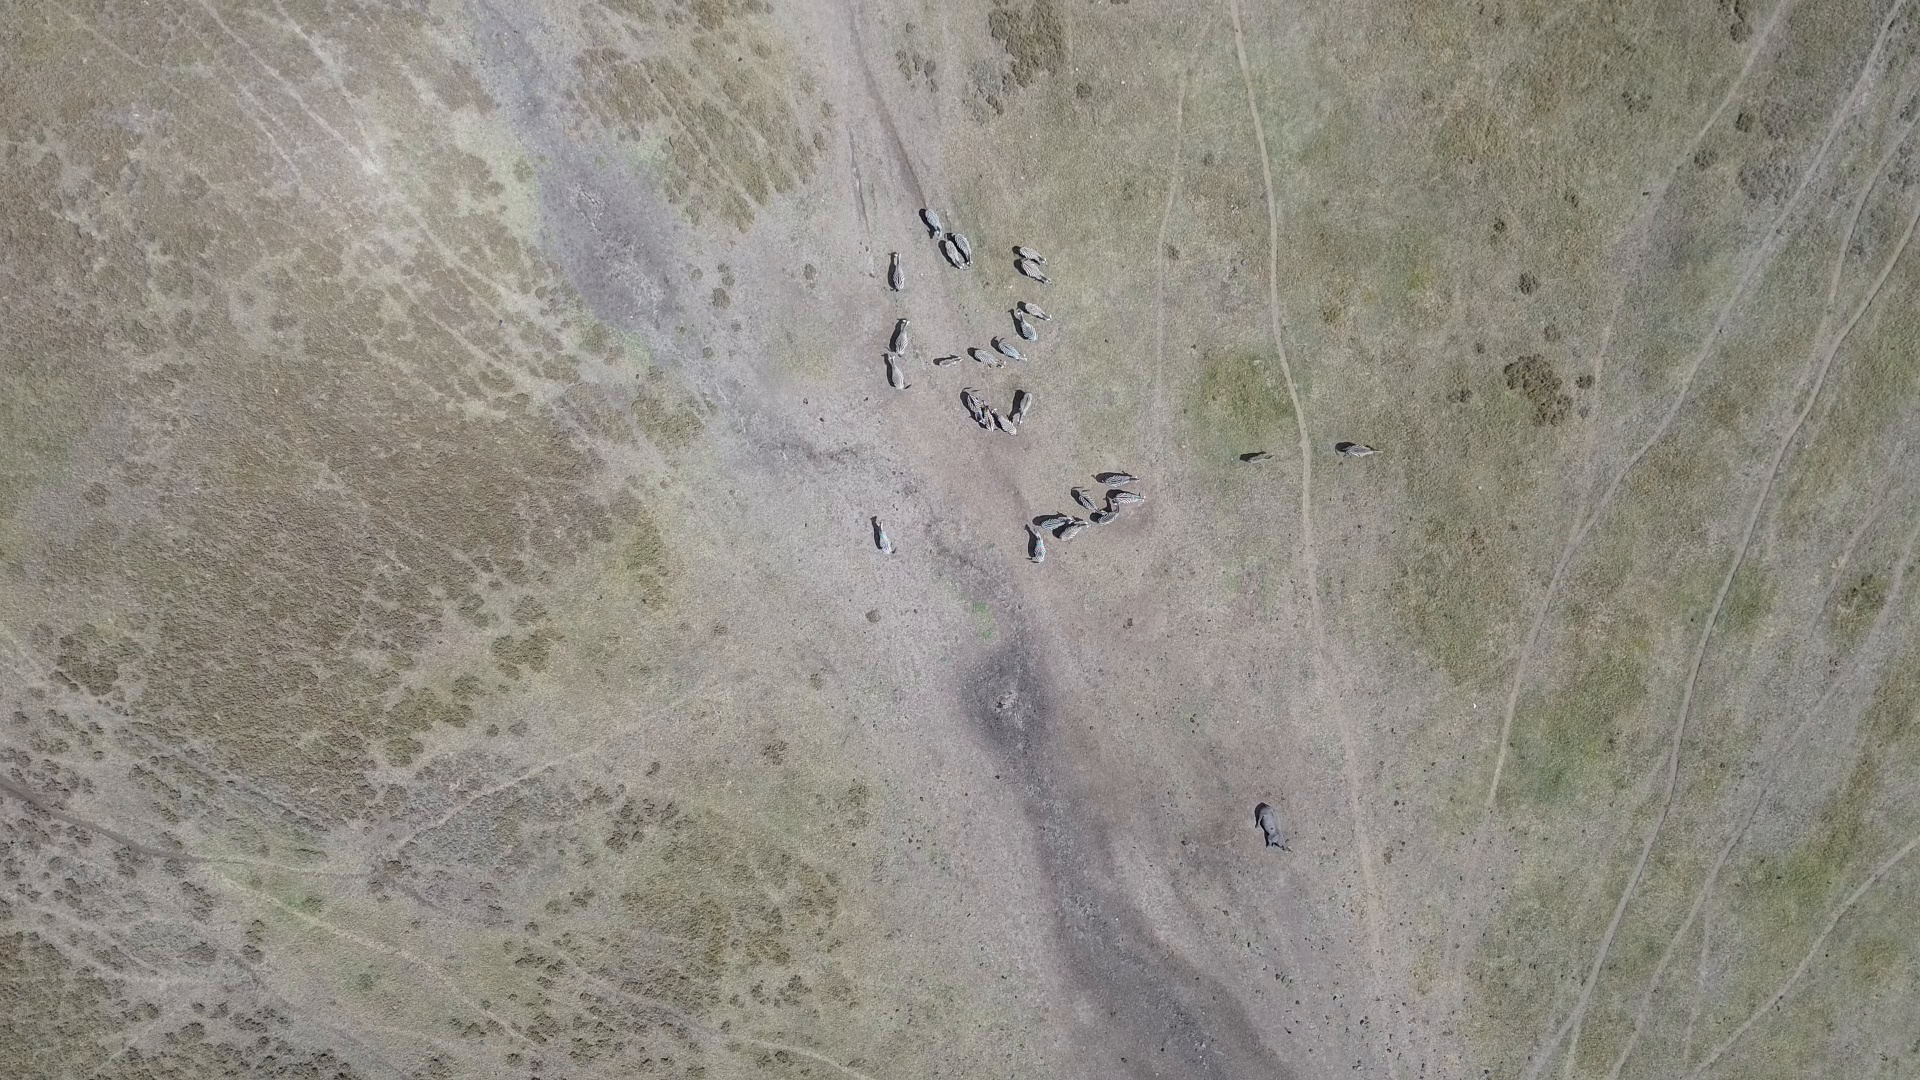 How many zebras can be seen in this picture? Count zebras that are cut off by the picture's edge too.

27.